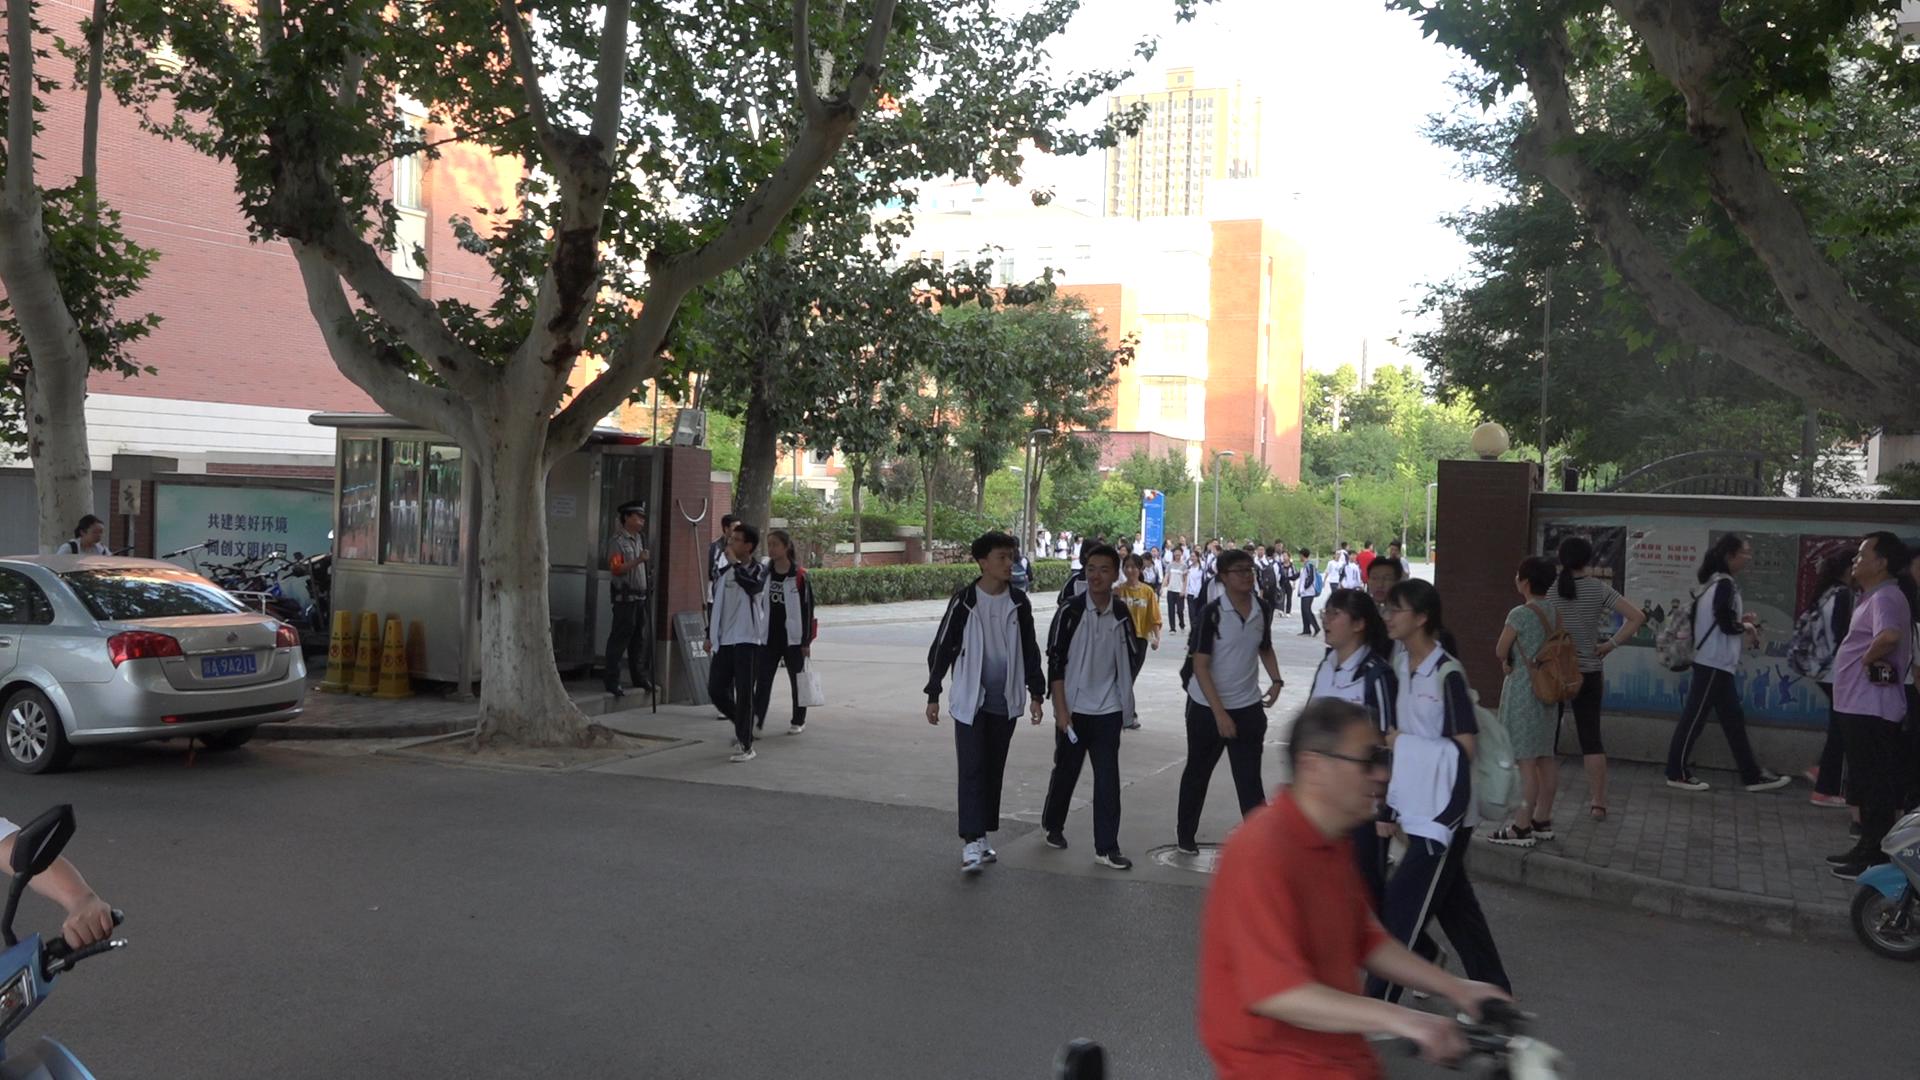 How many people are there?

52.